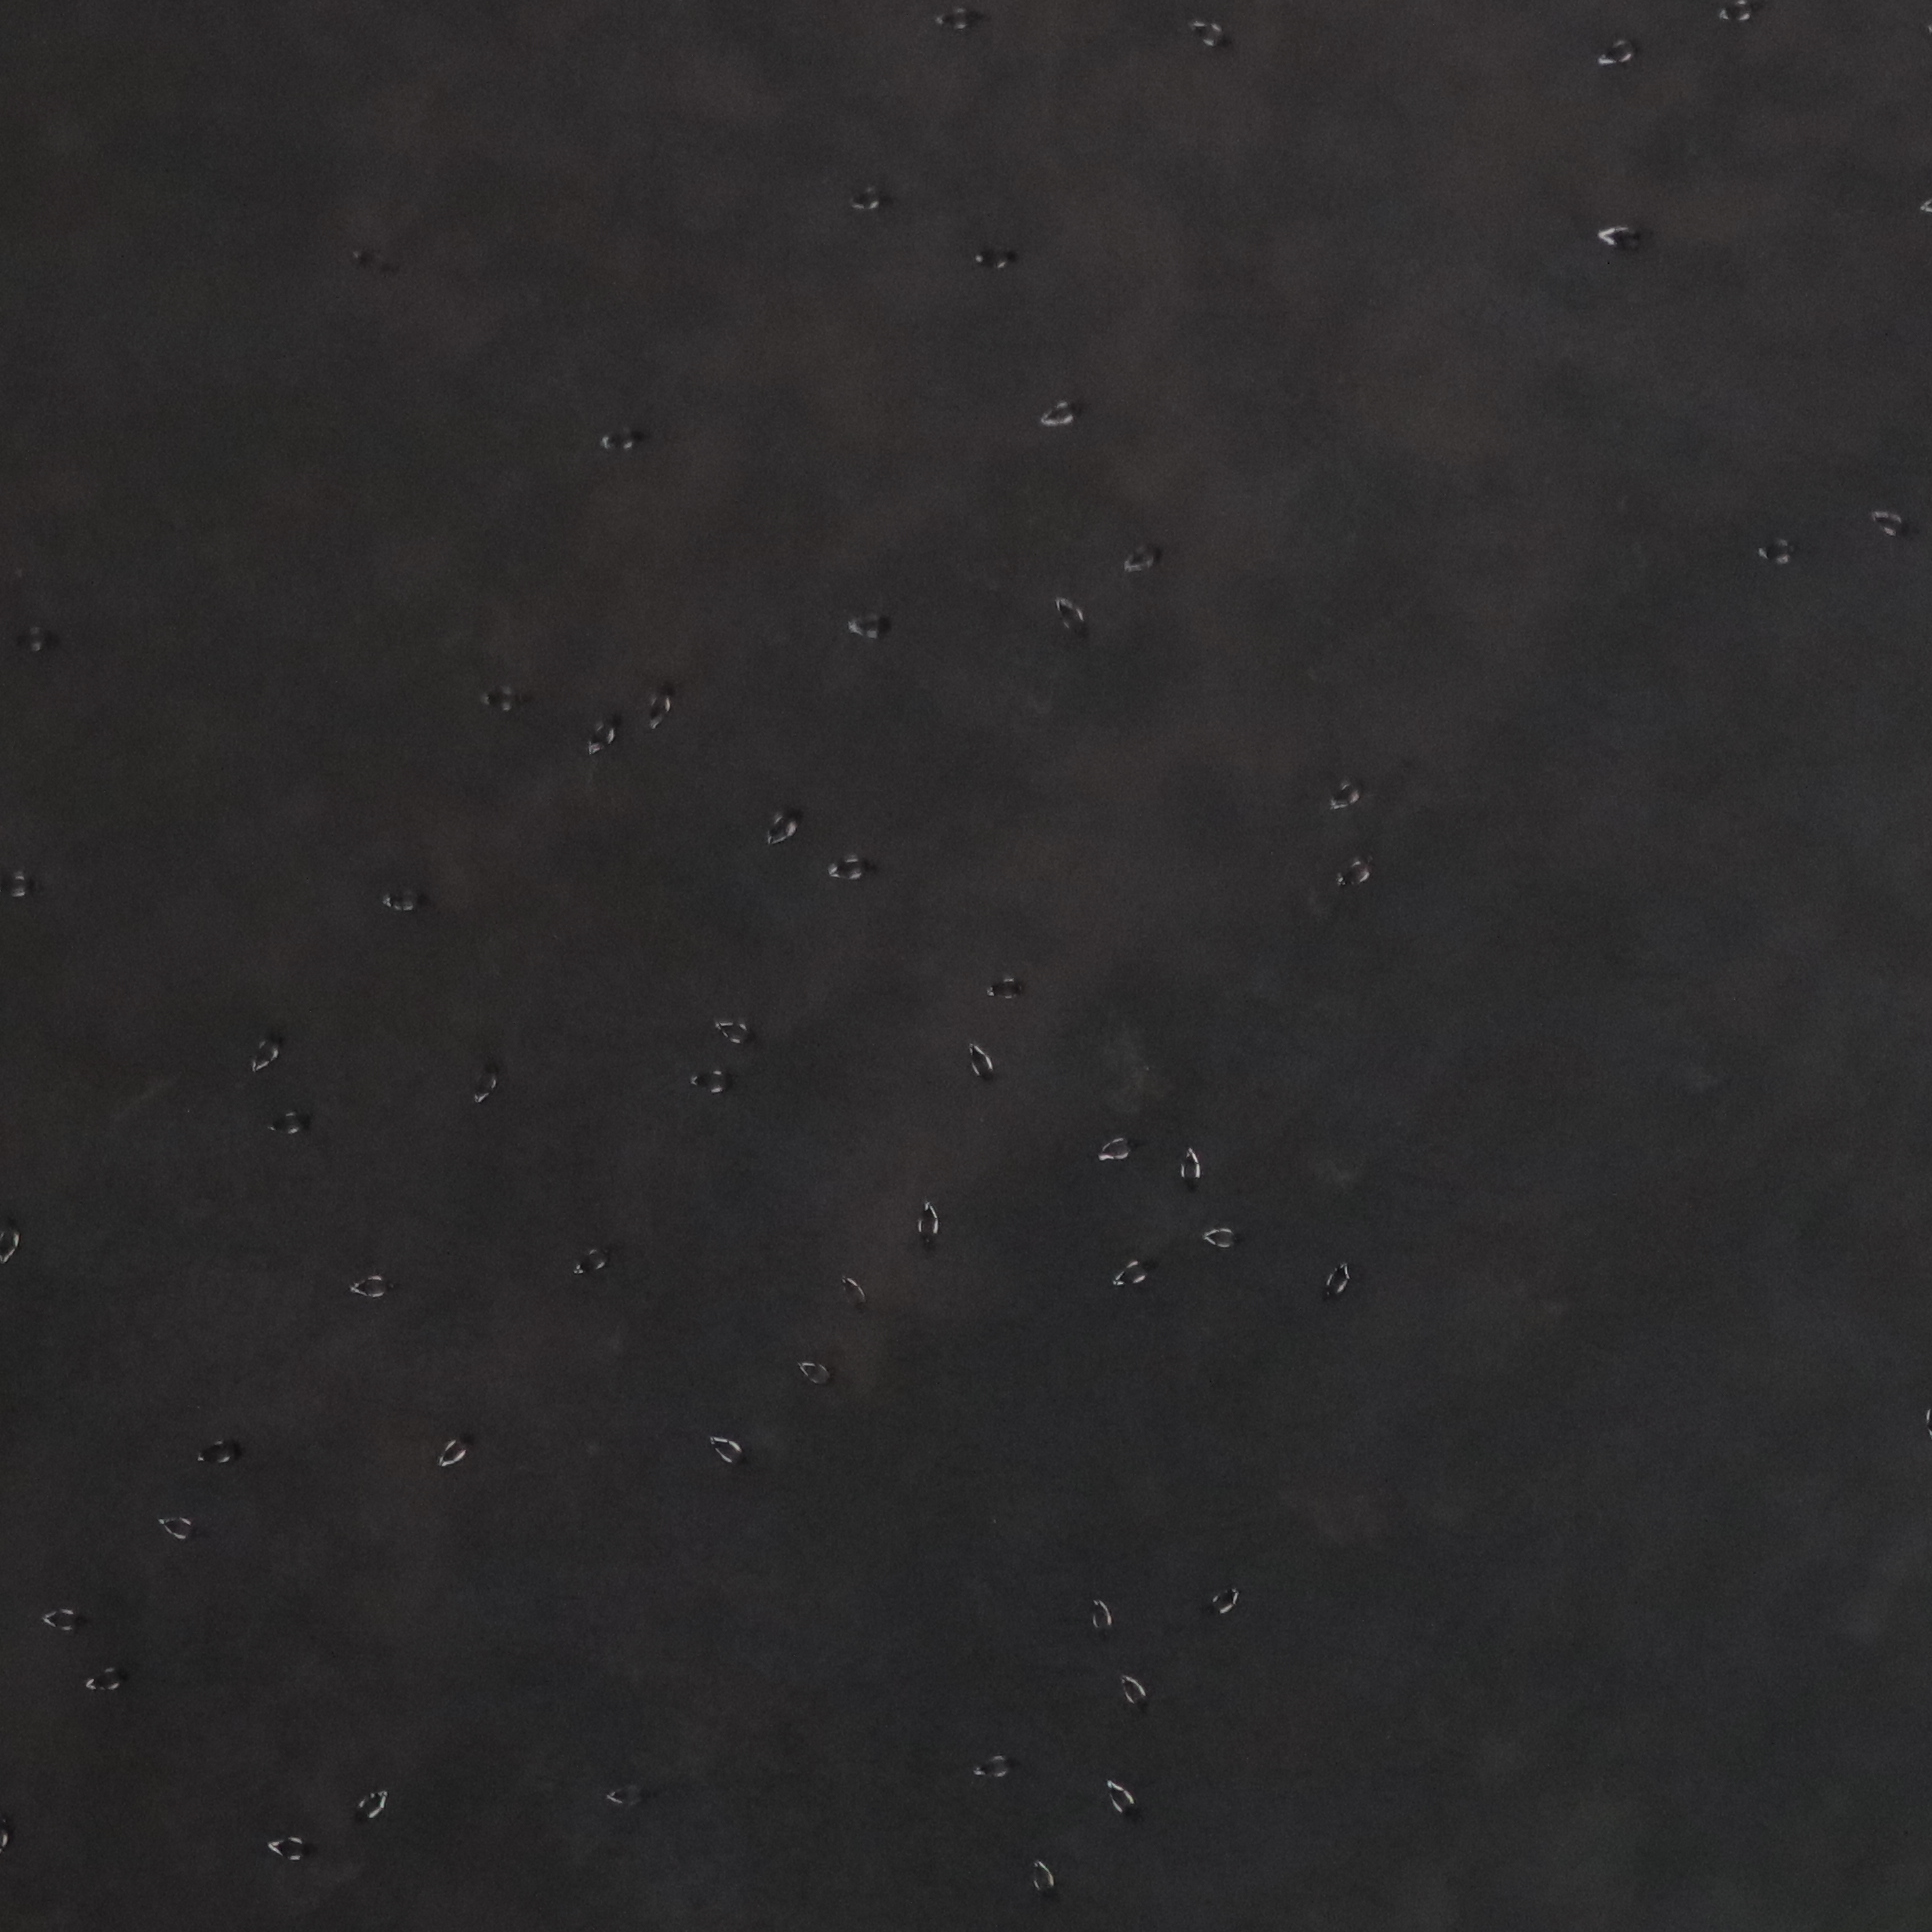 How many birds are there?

58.